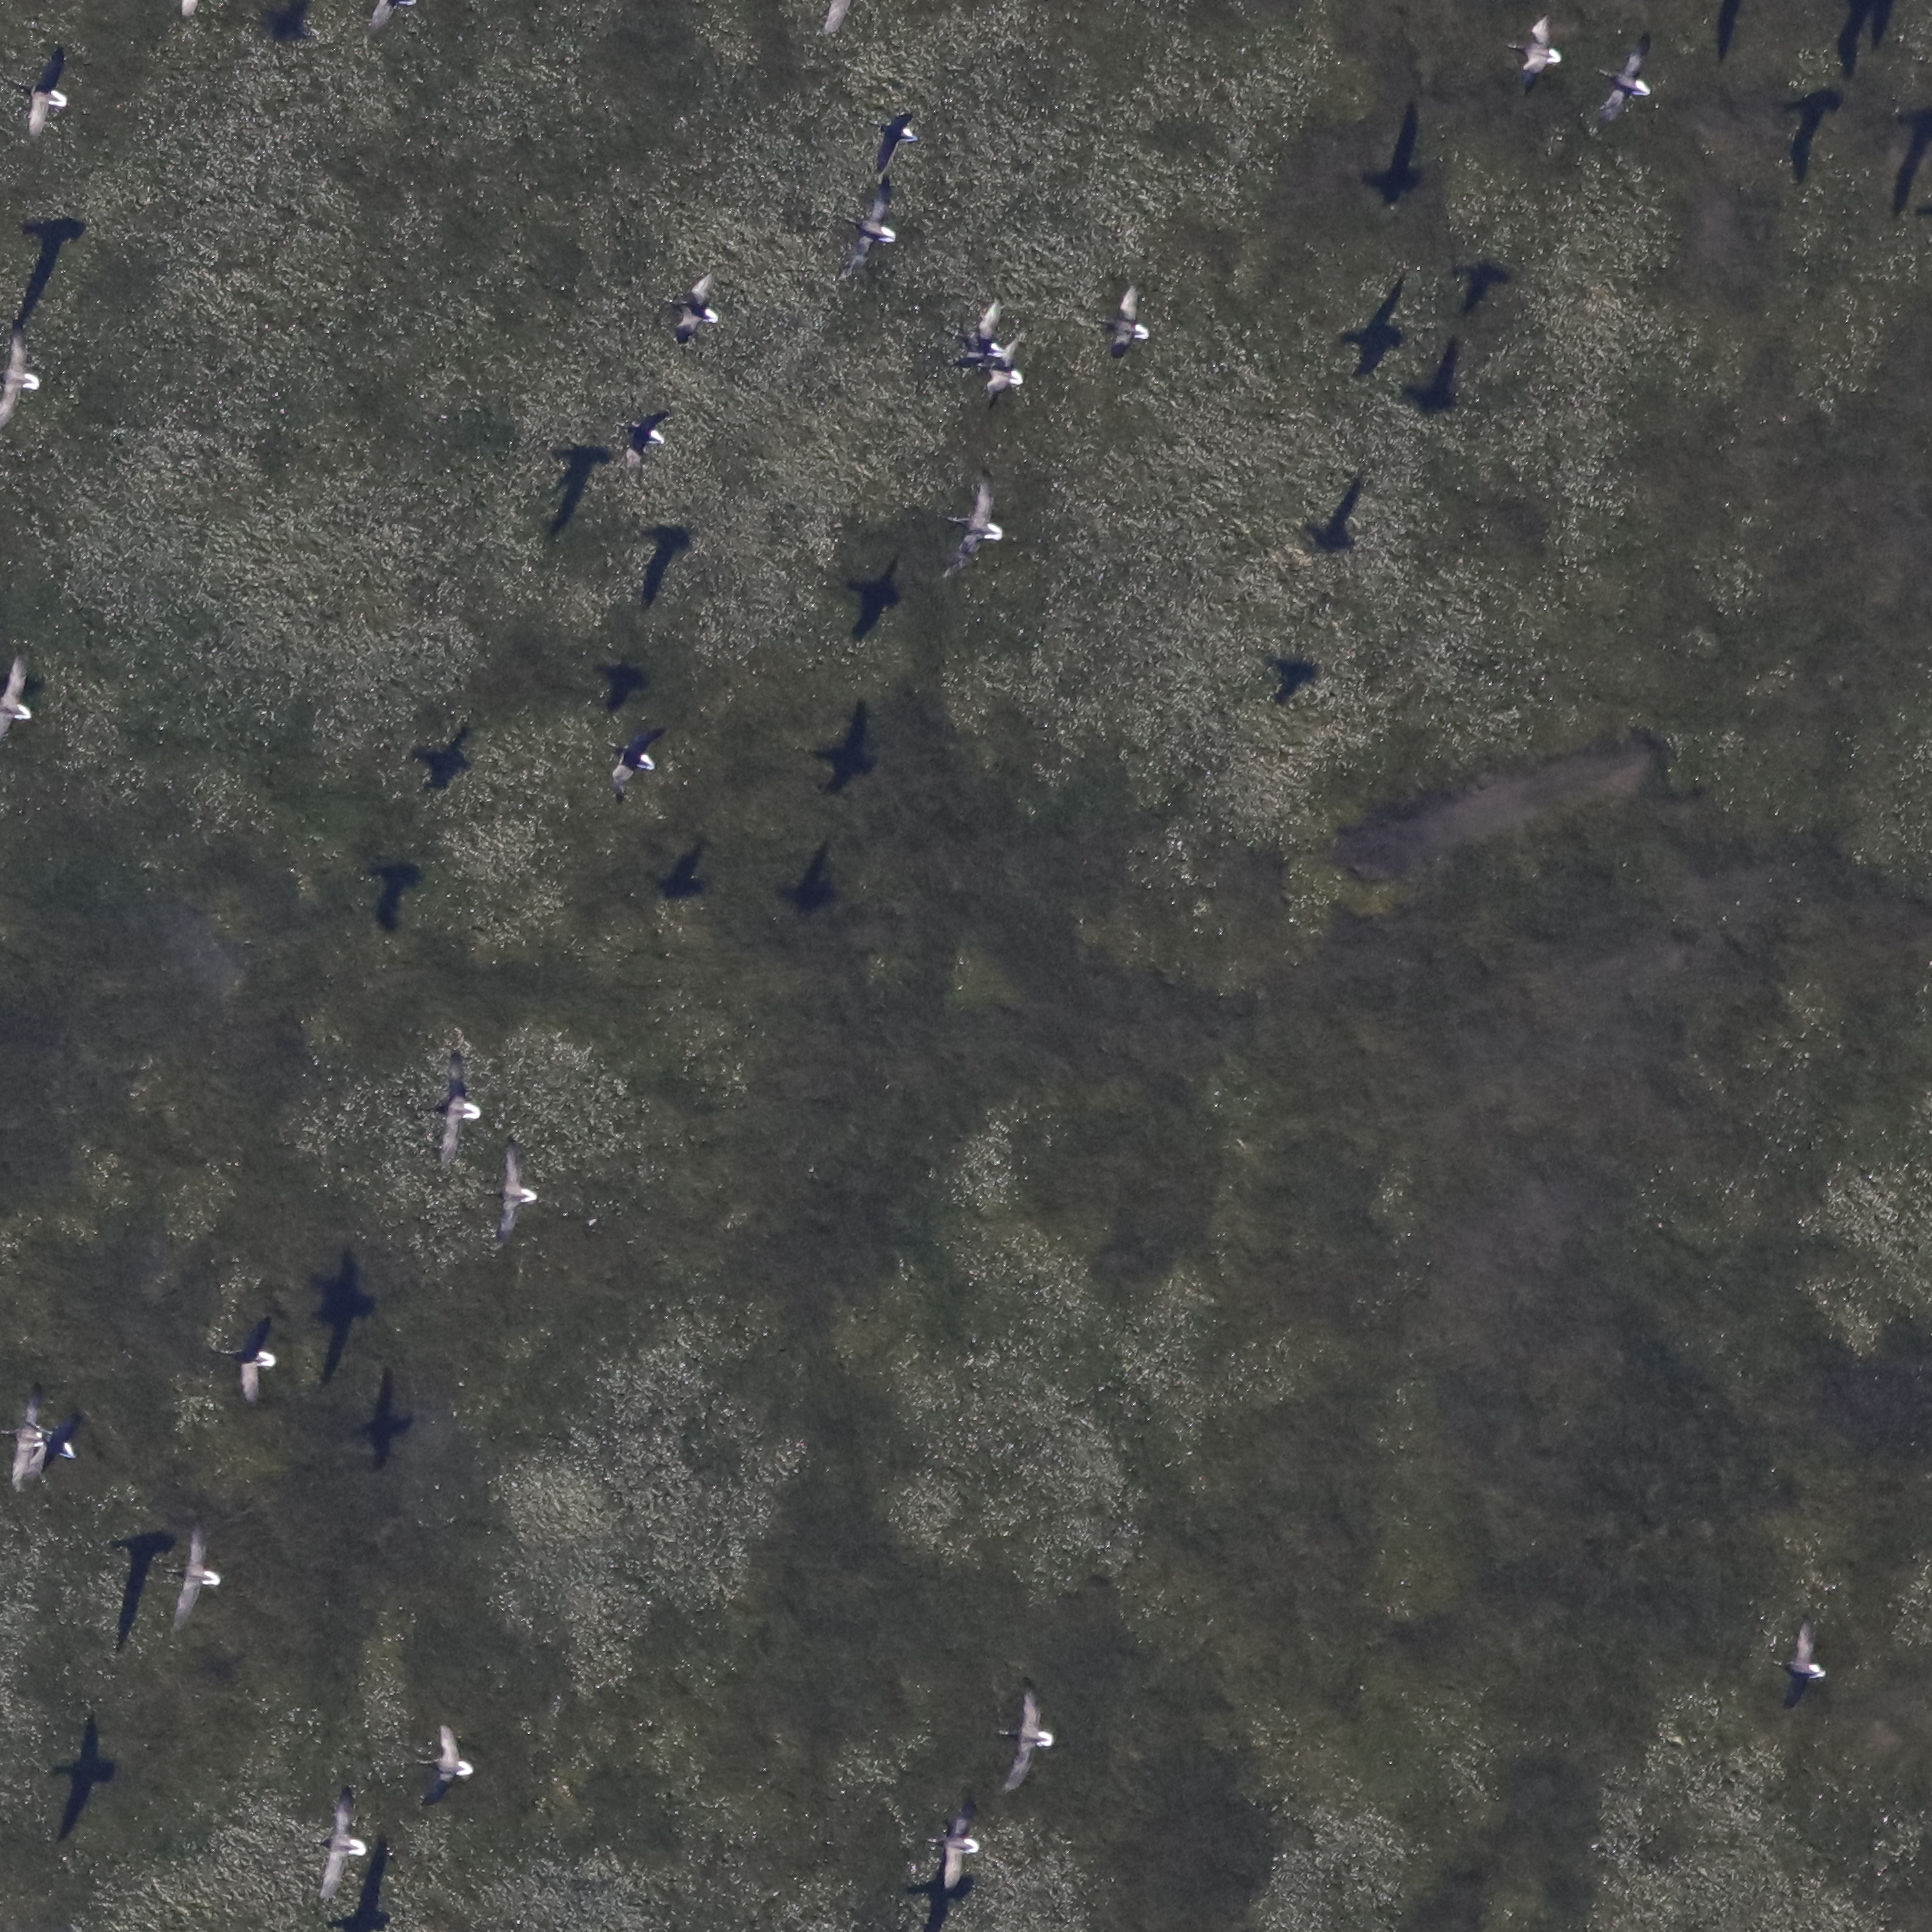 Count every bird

25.